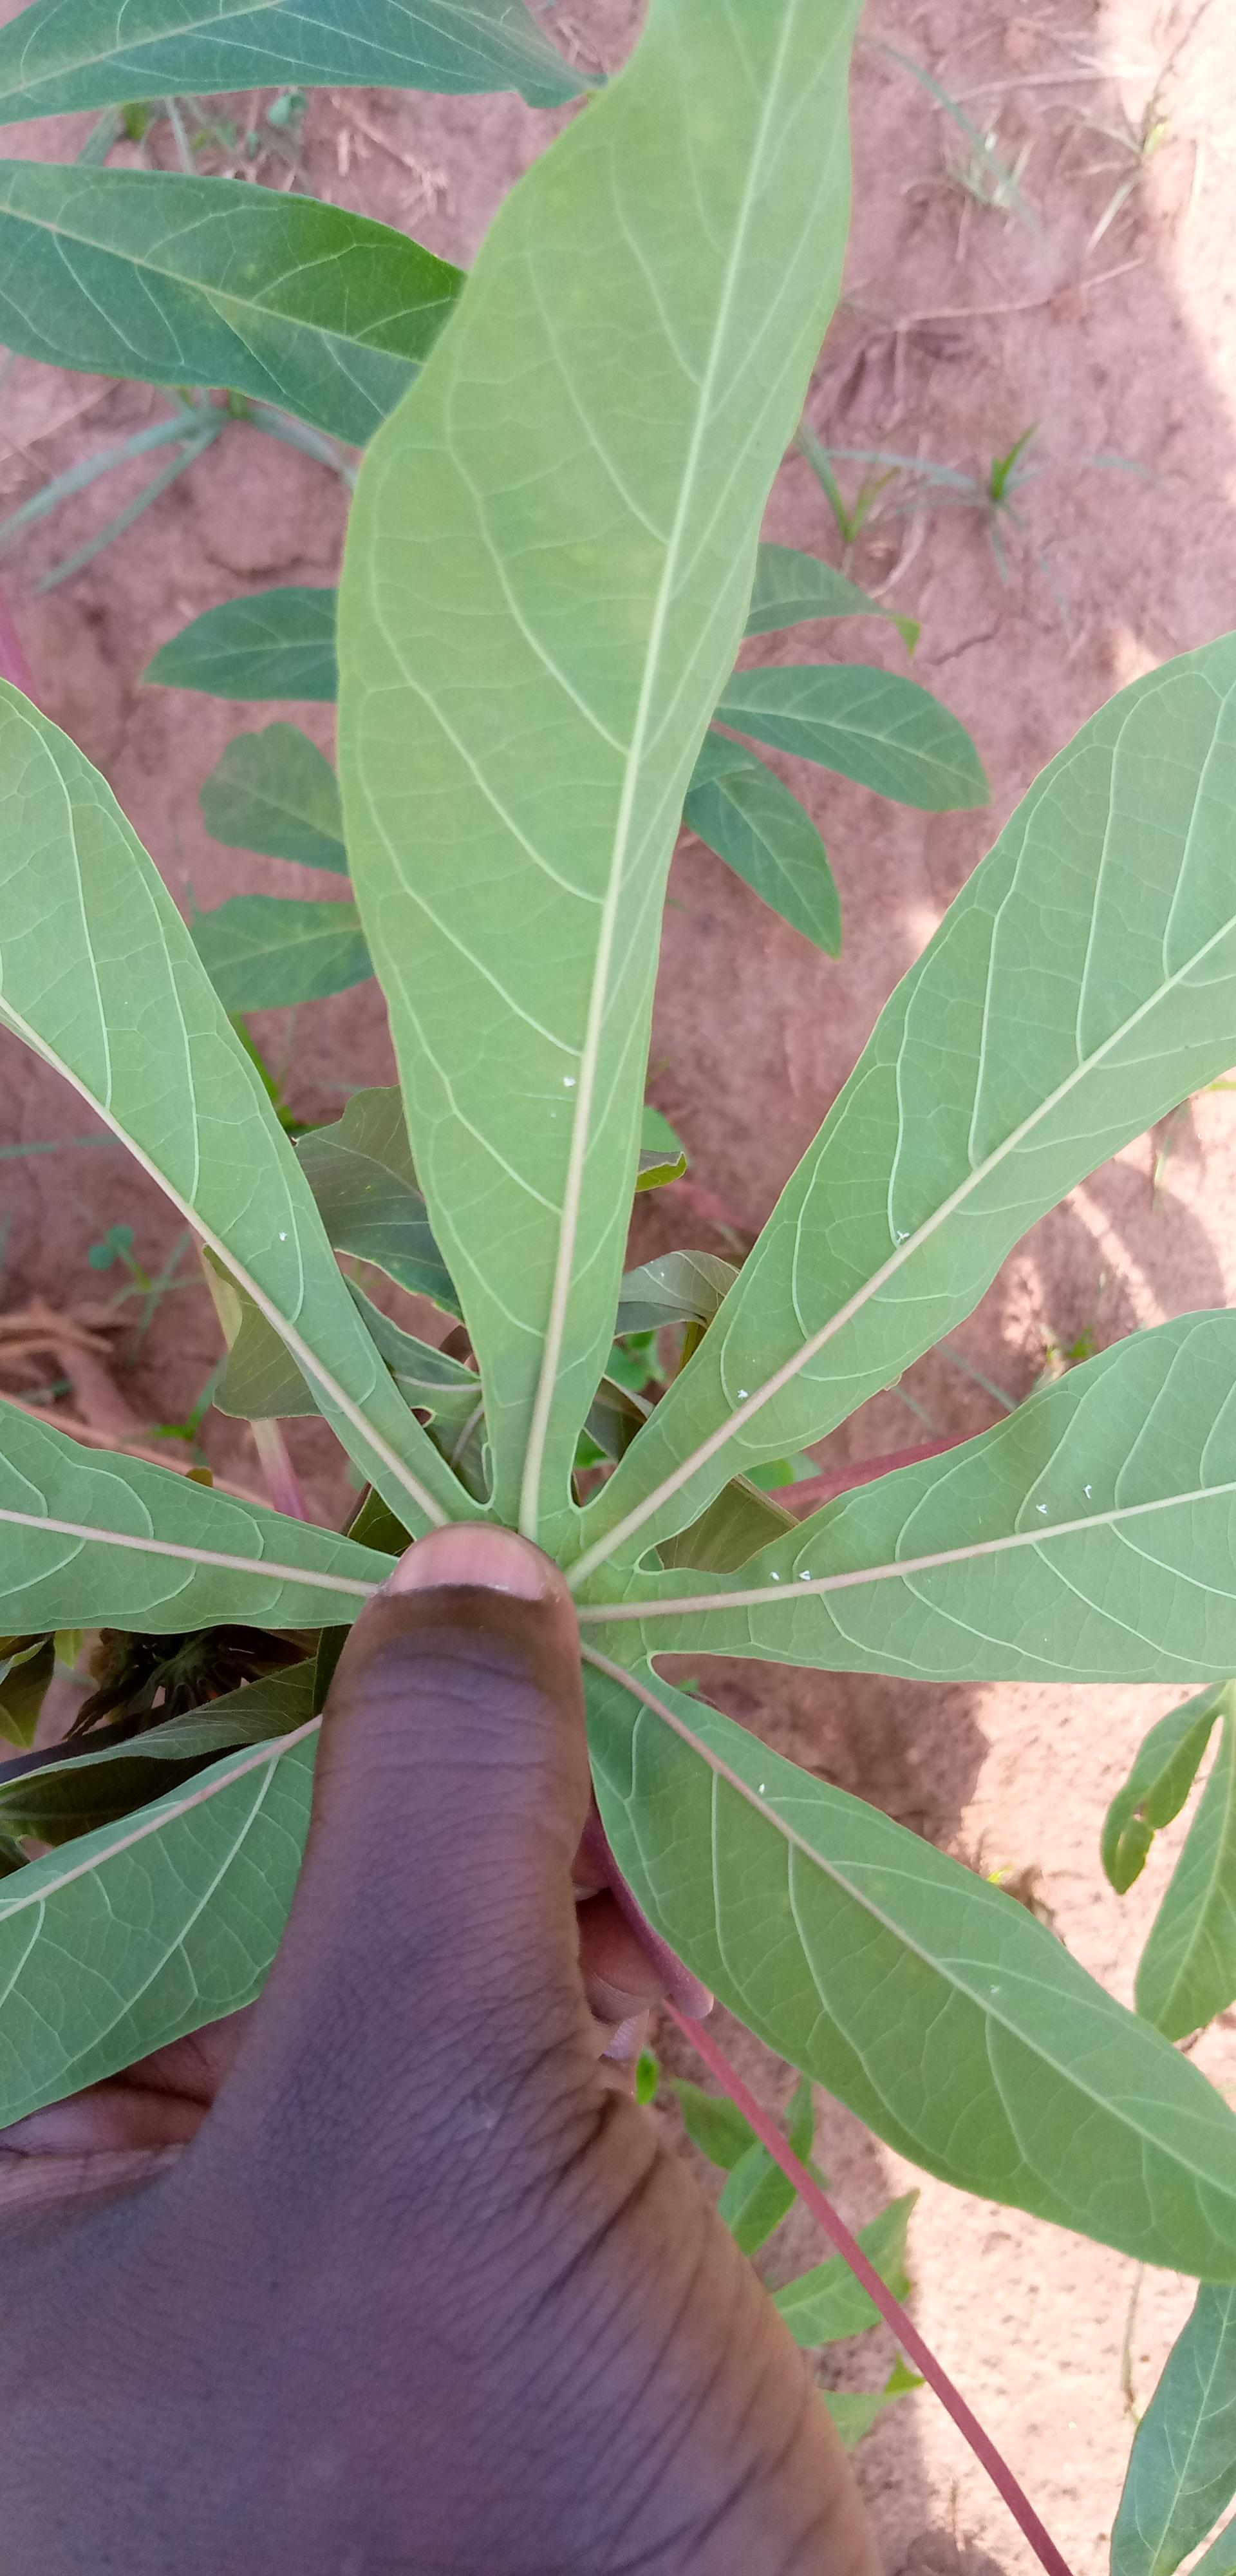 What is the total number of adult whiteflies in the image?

9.